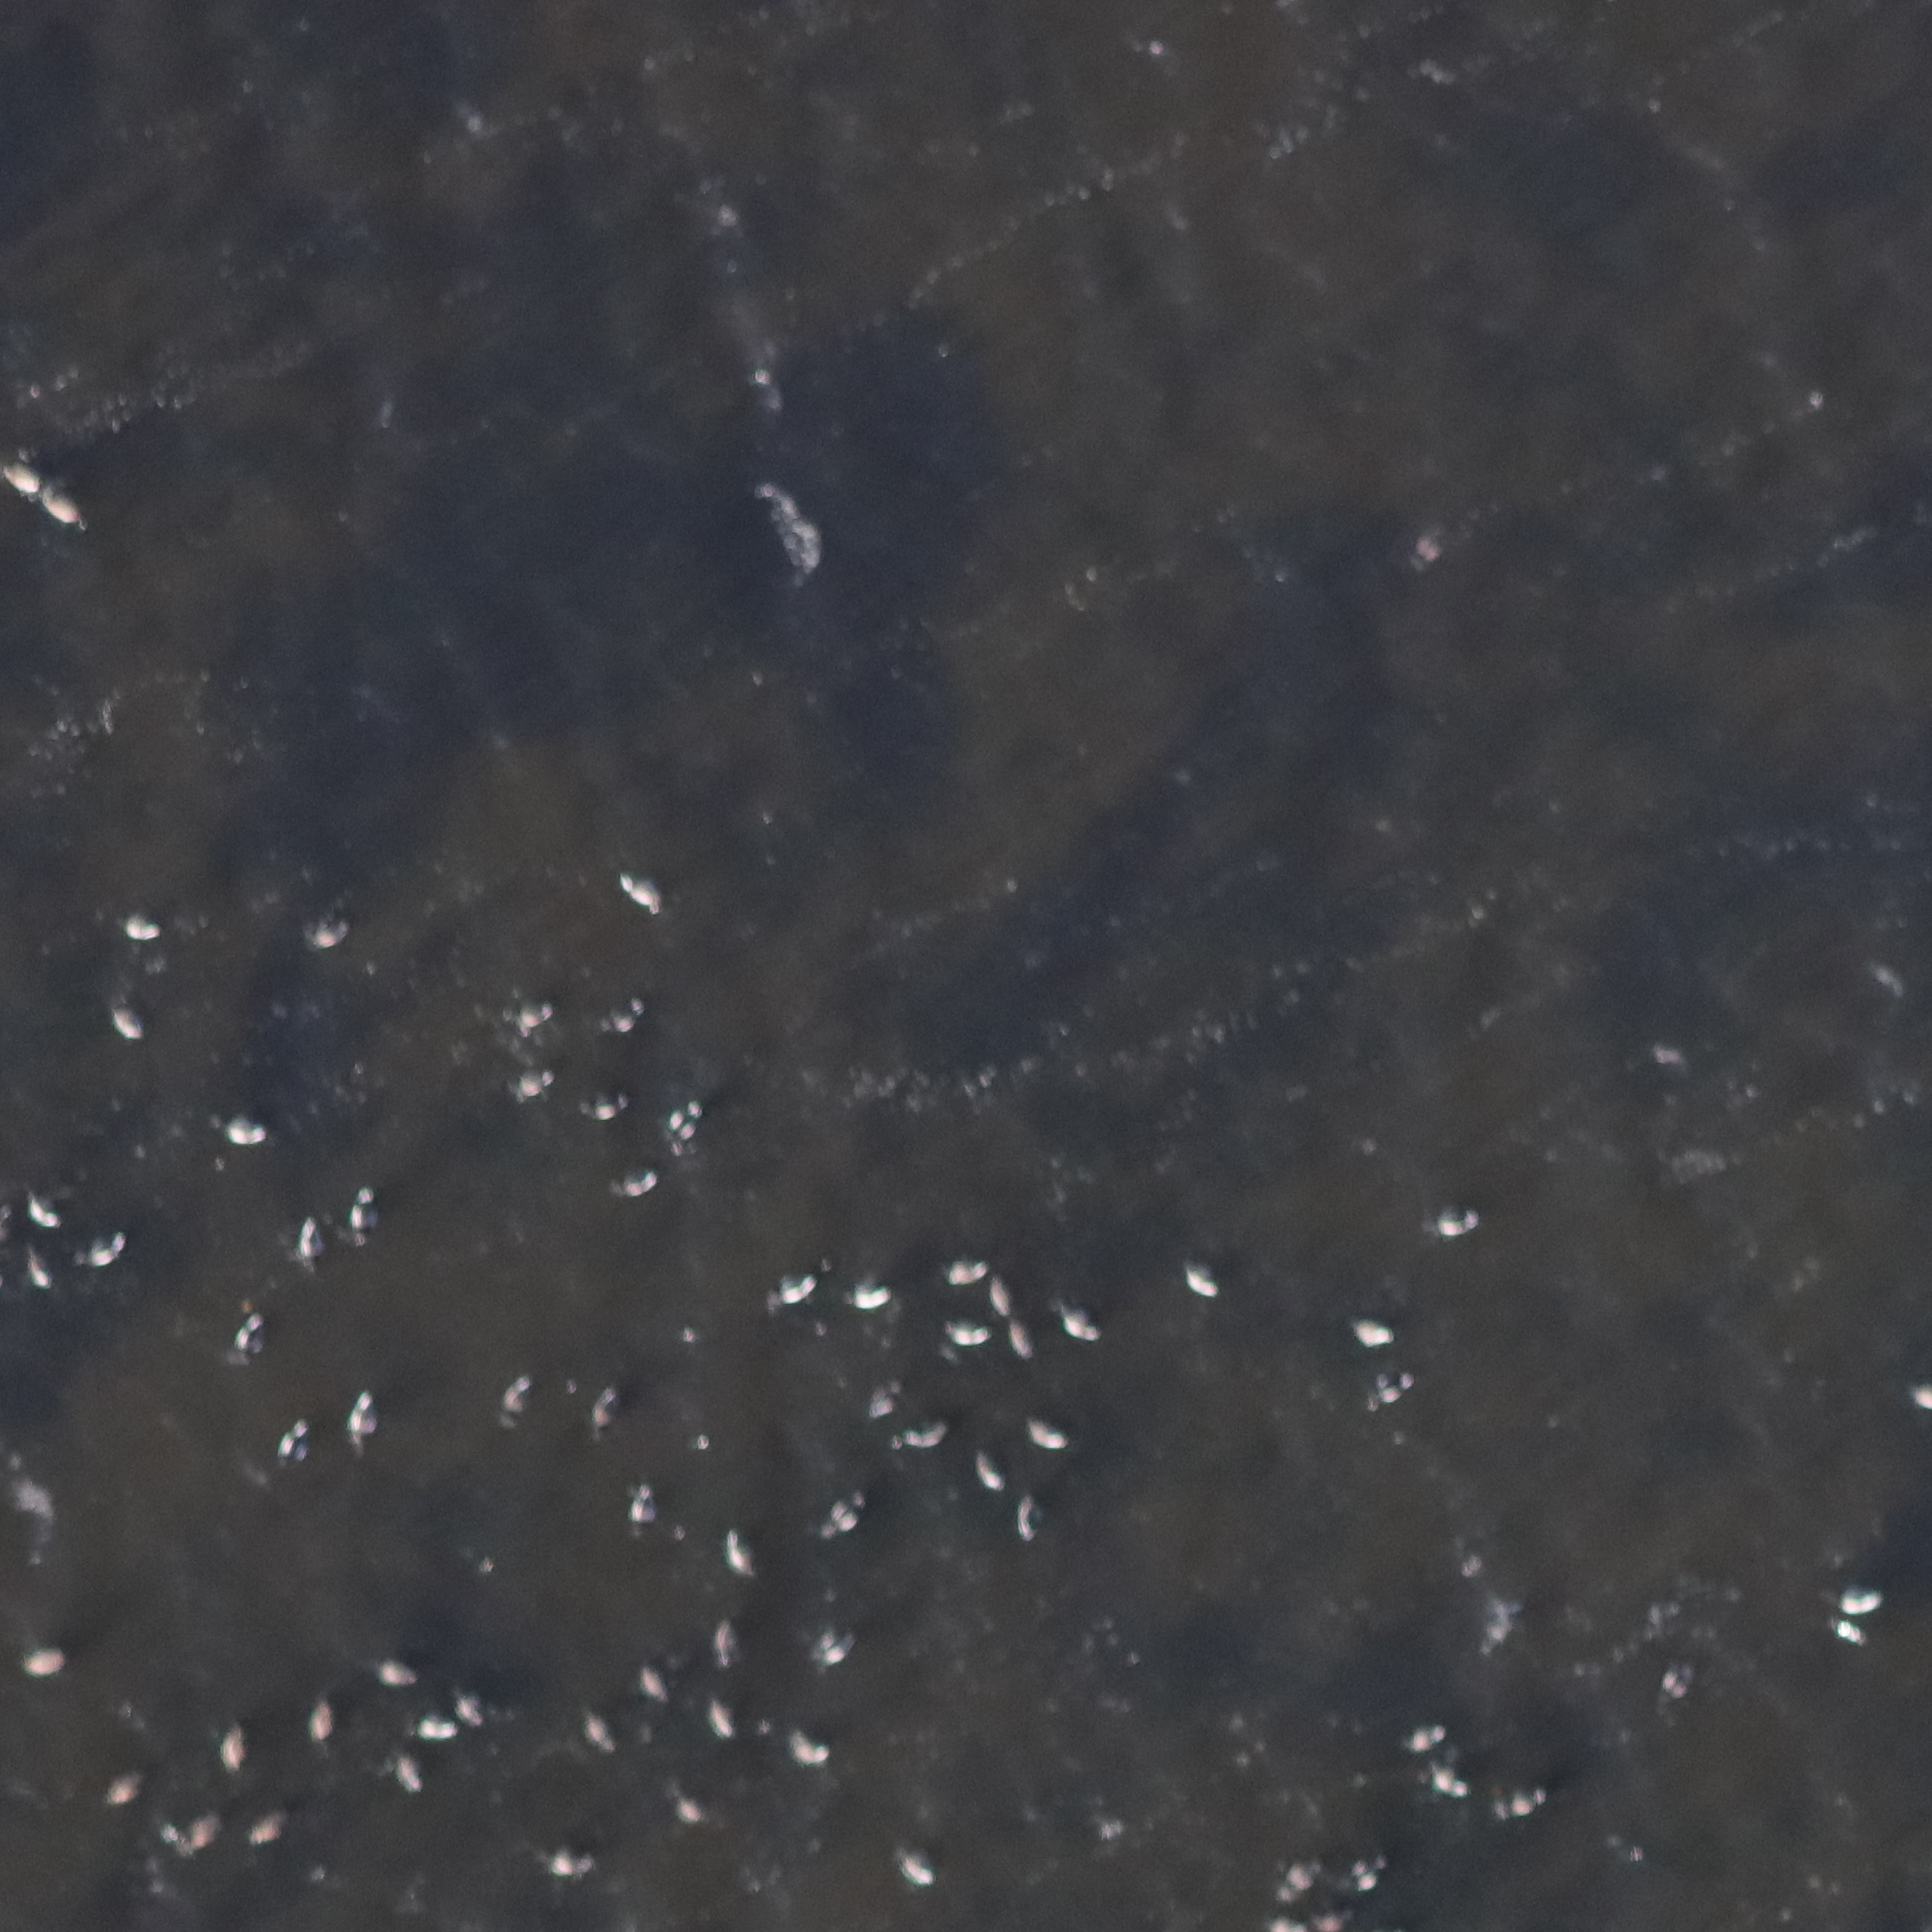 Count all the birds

71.